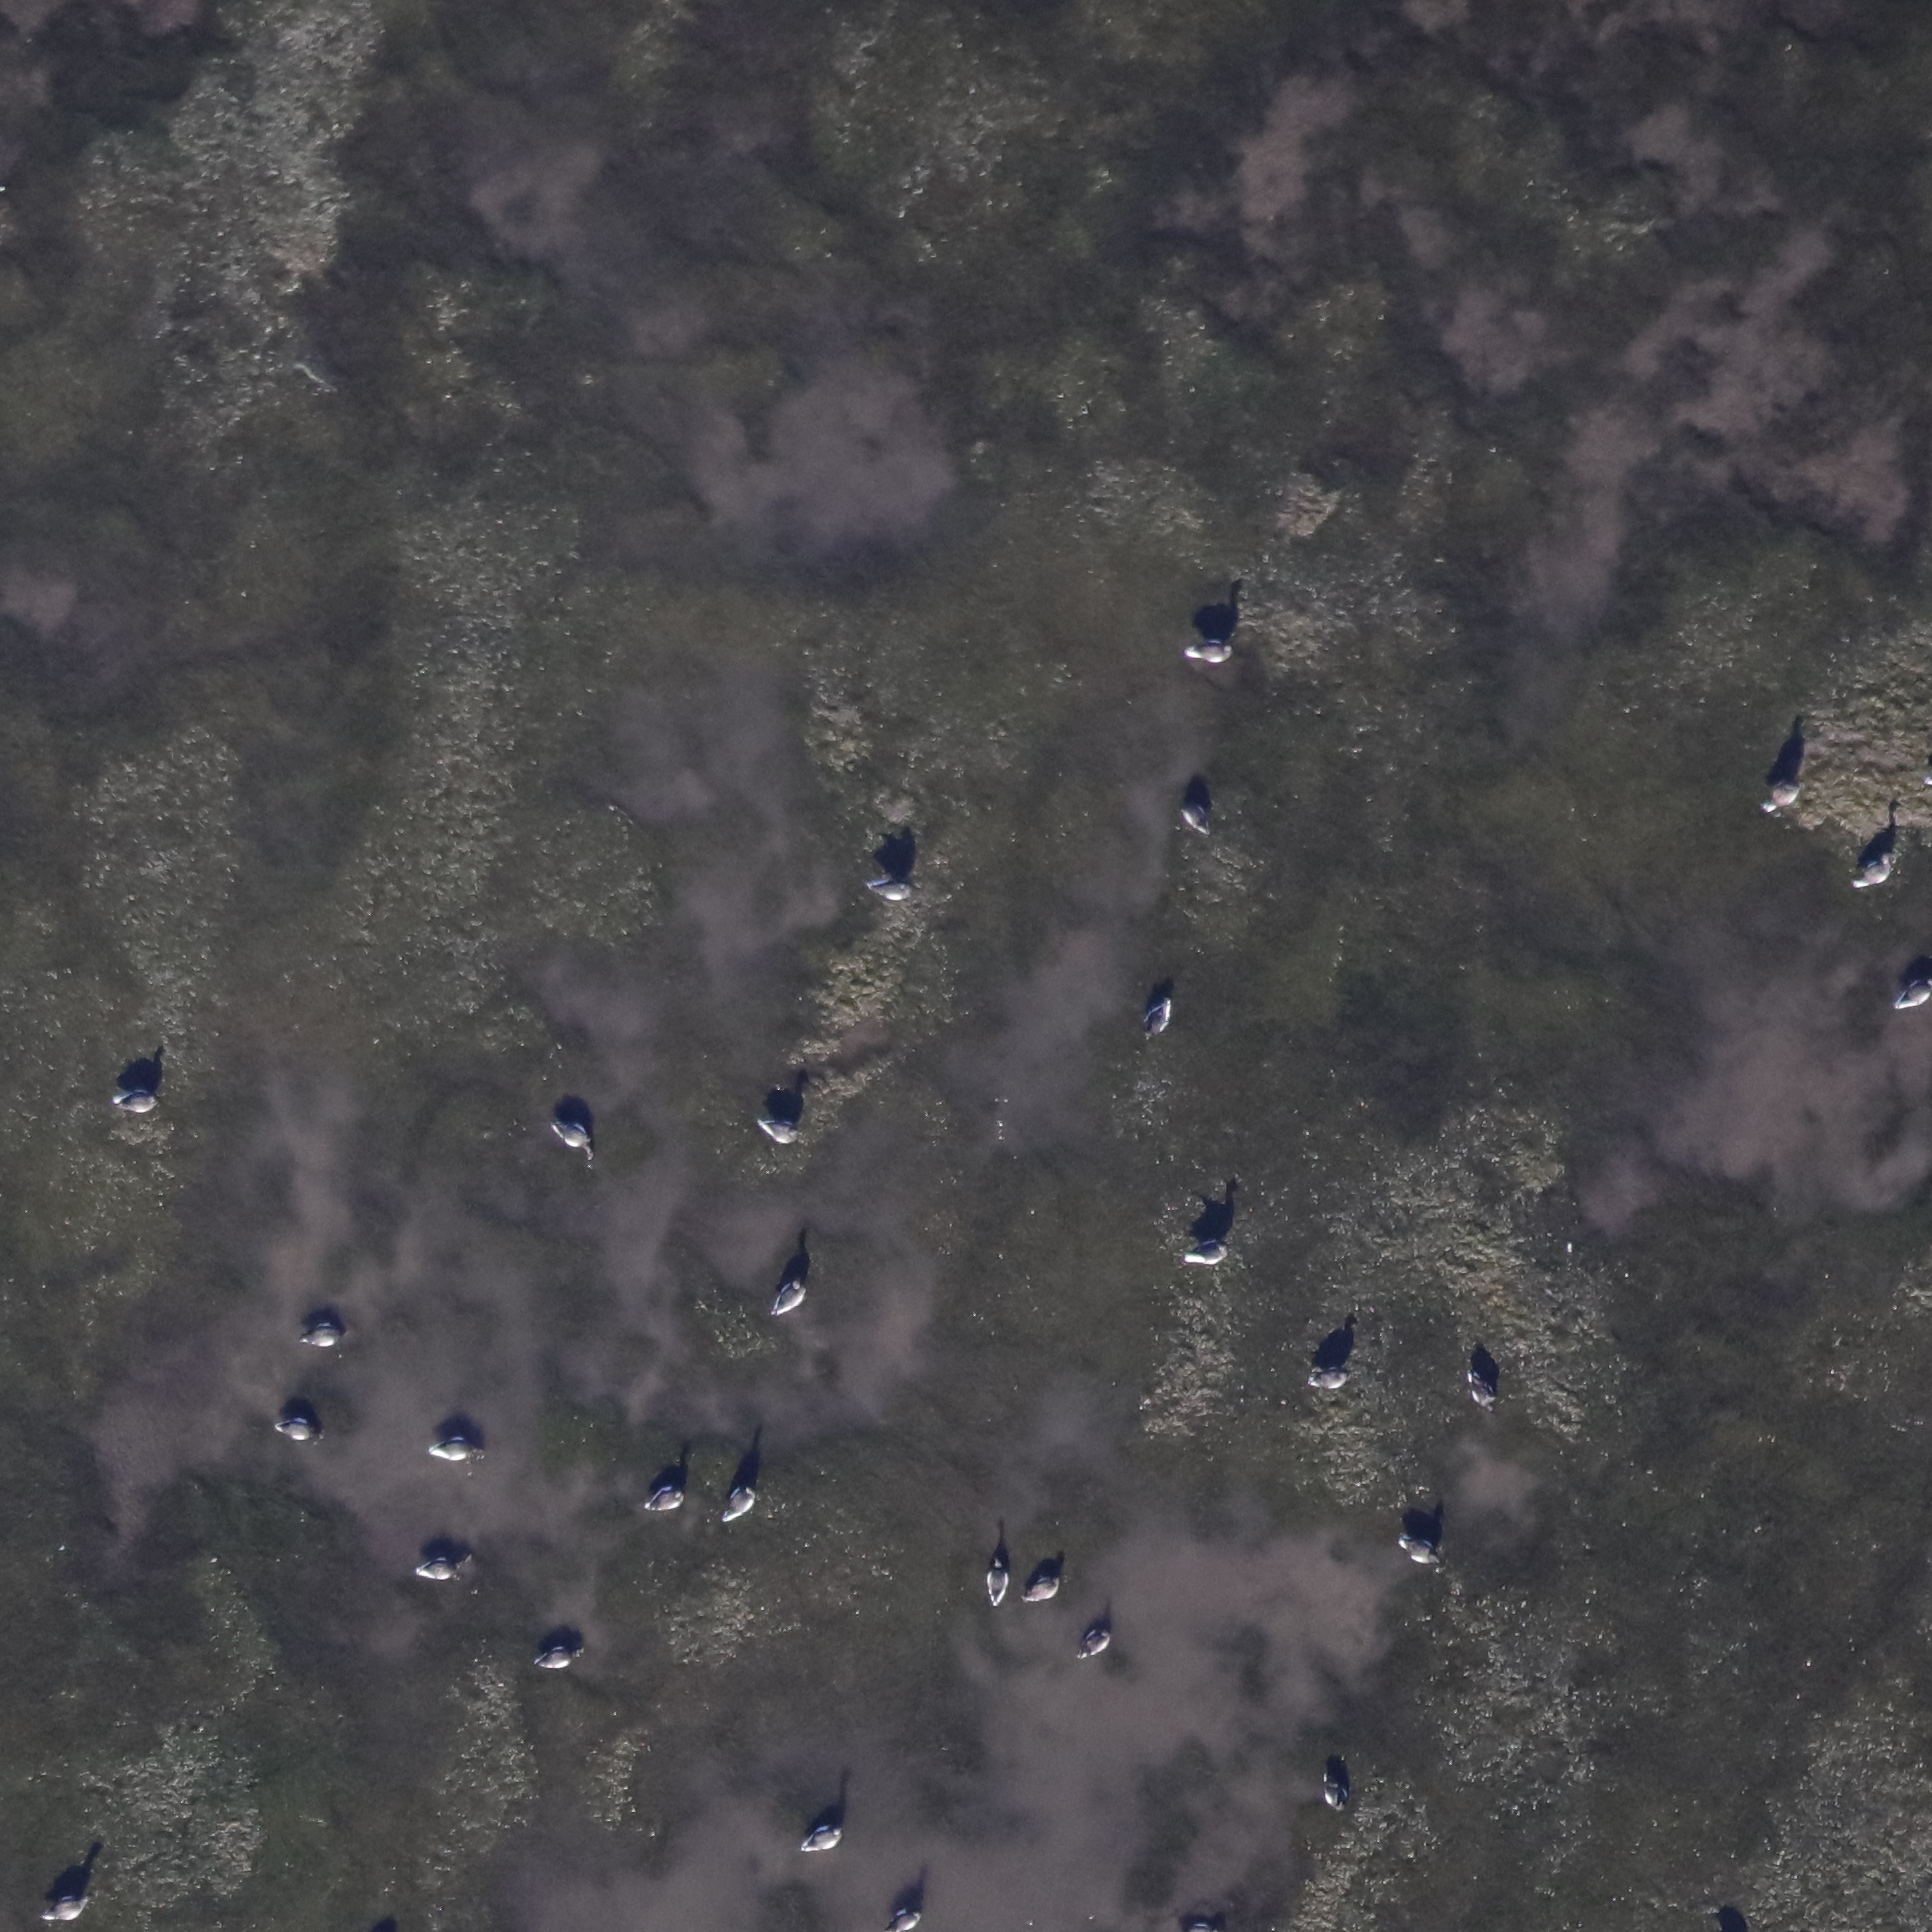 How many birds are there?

29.